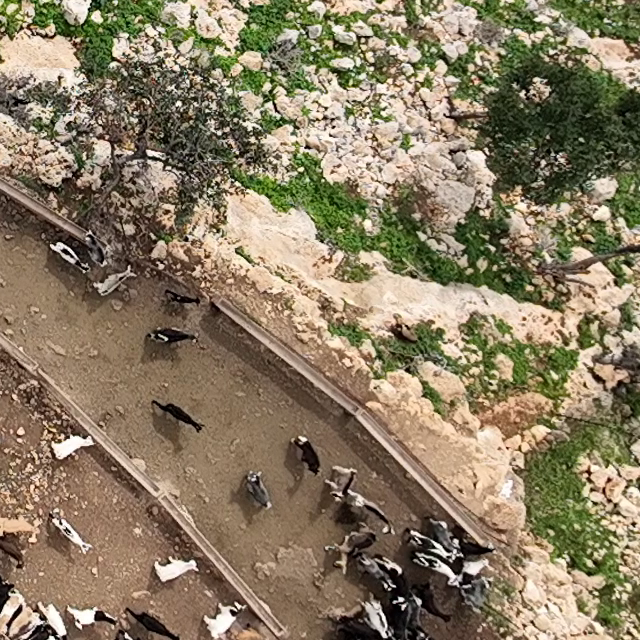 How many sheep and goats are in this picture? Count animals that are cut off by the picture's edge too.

39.